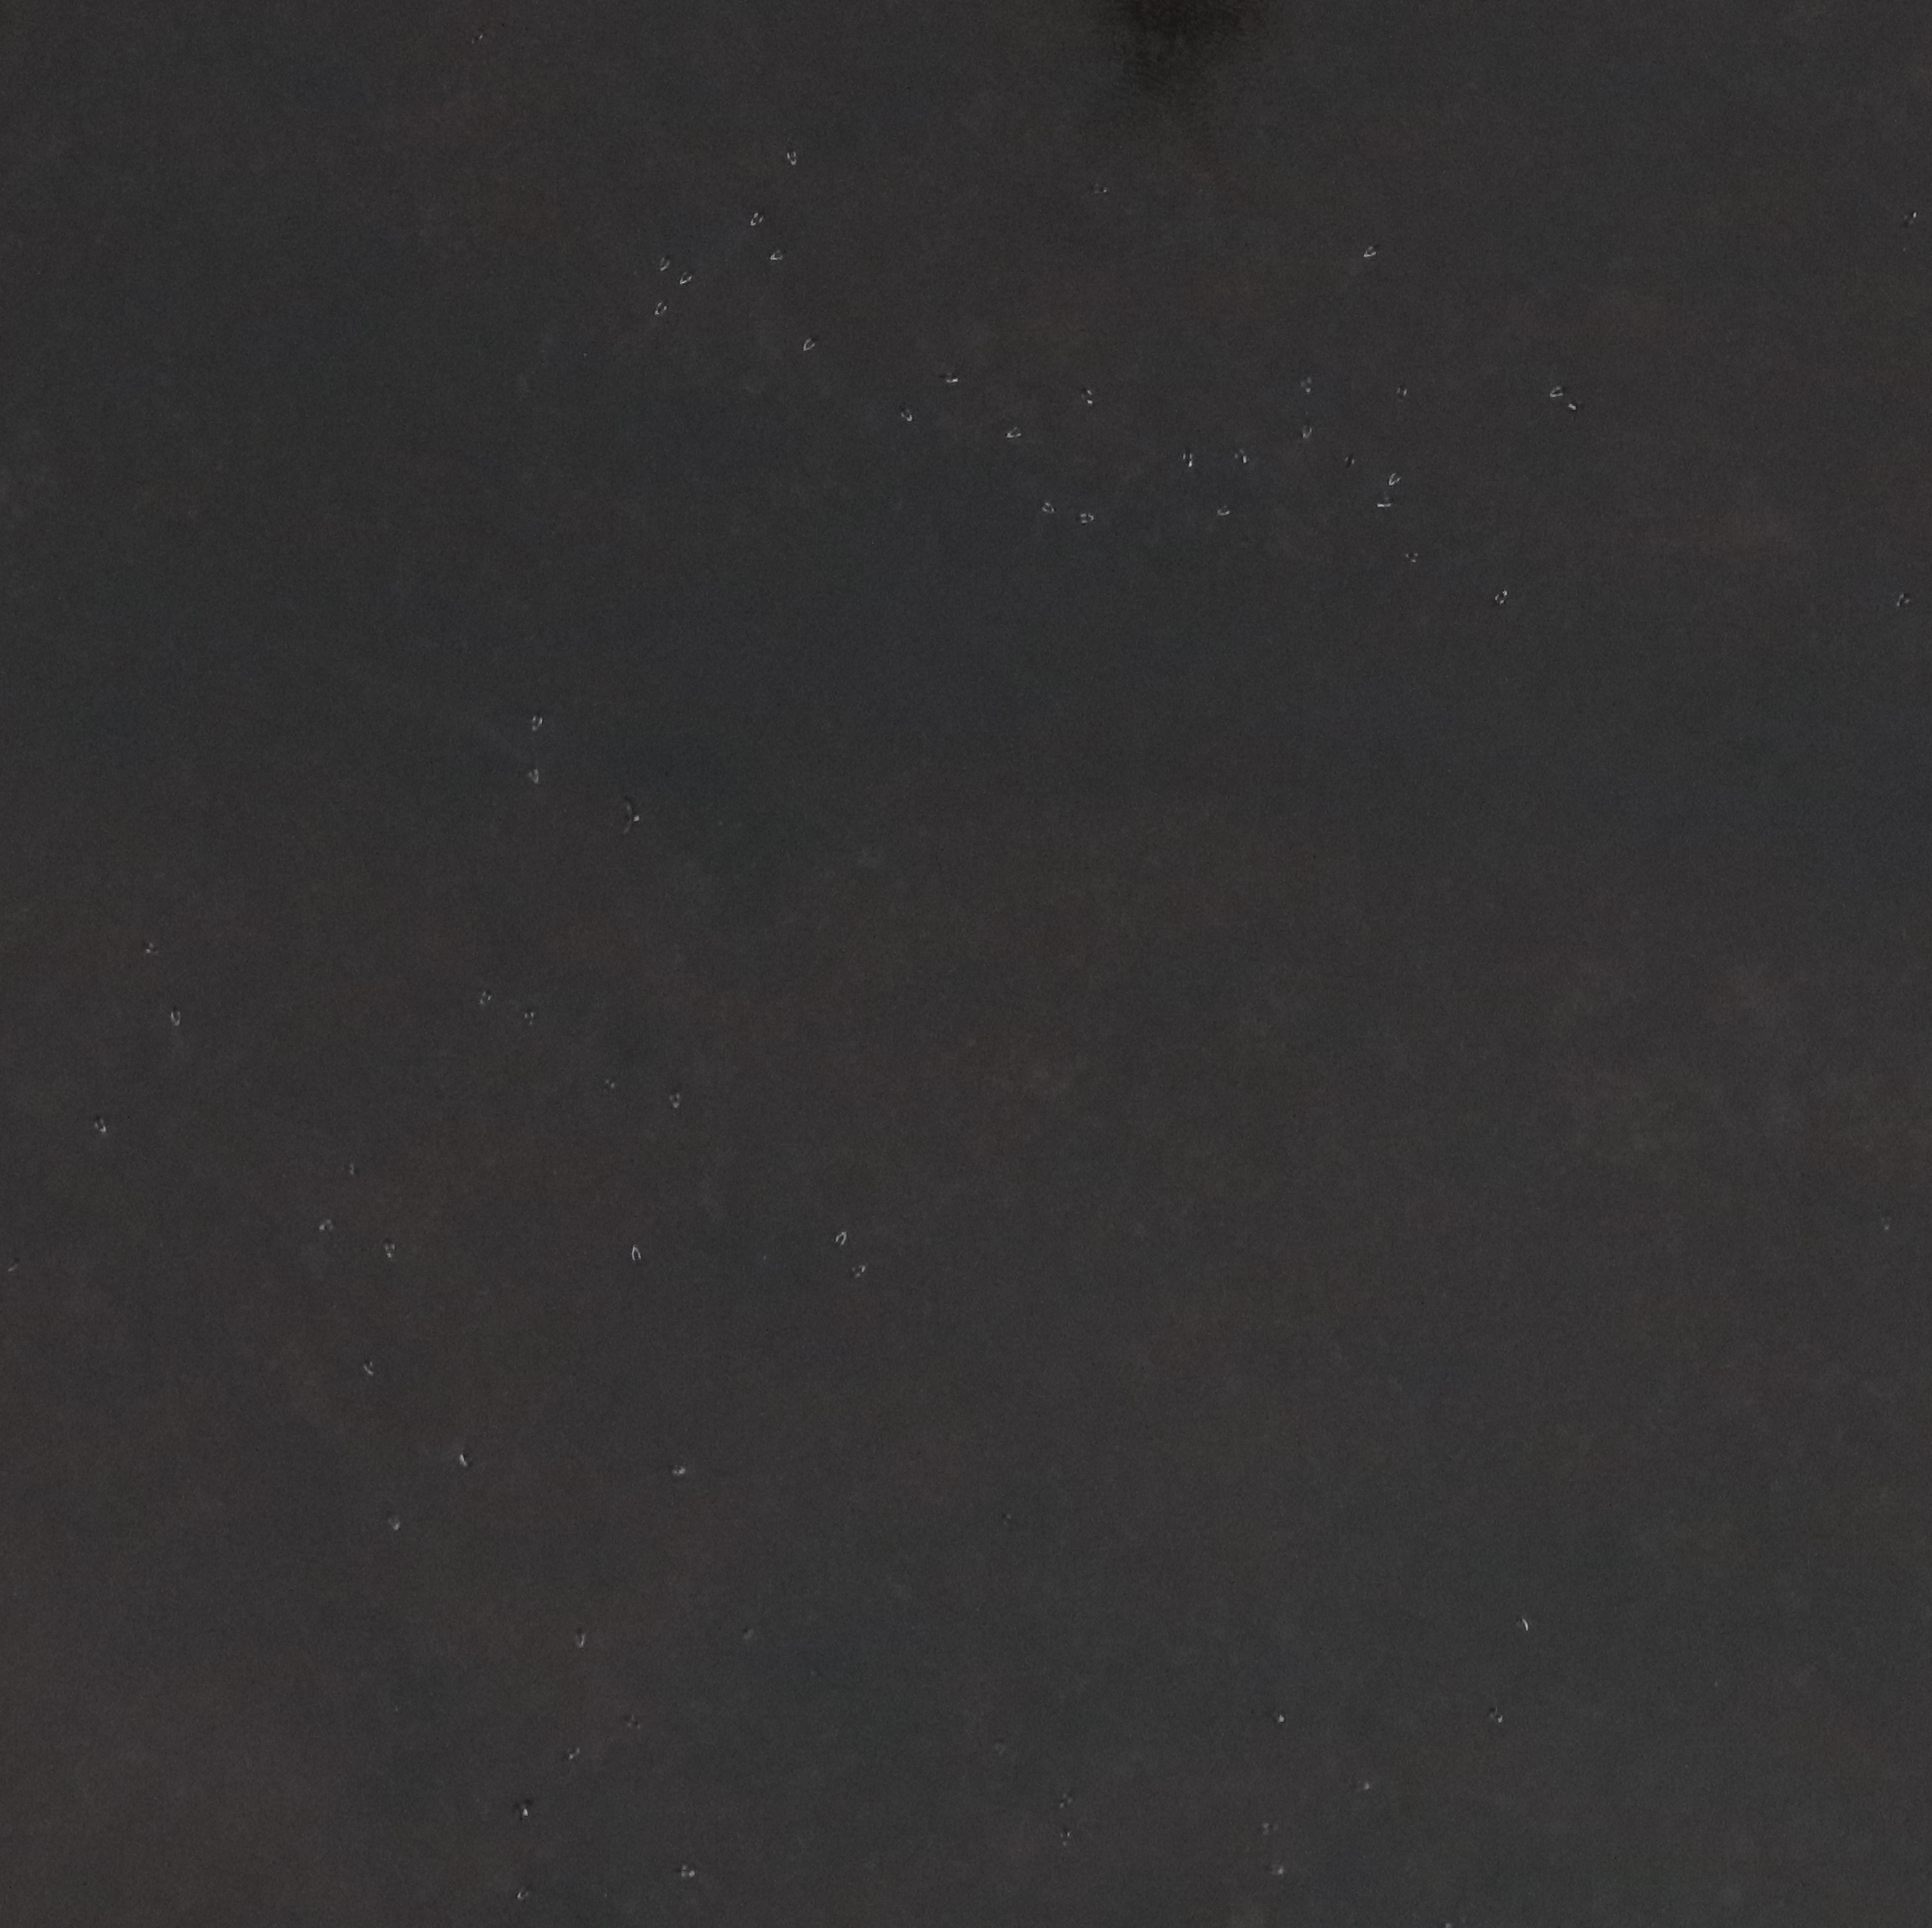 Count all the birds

70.